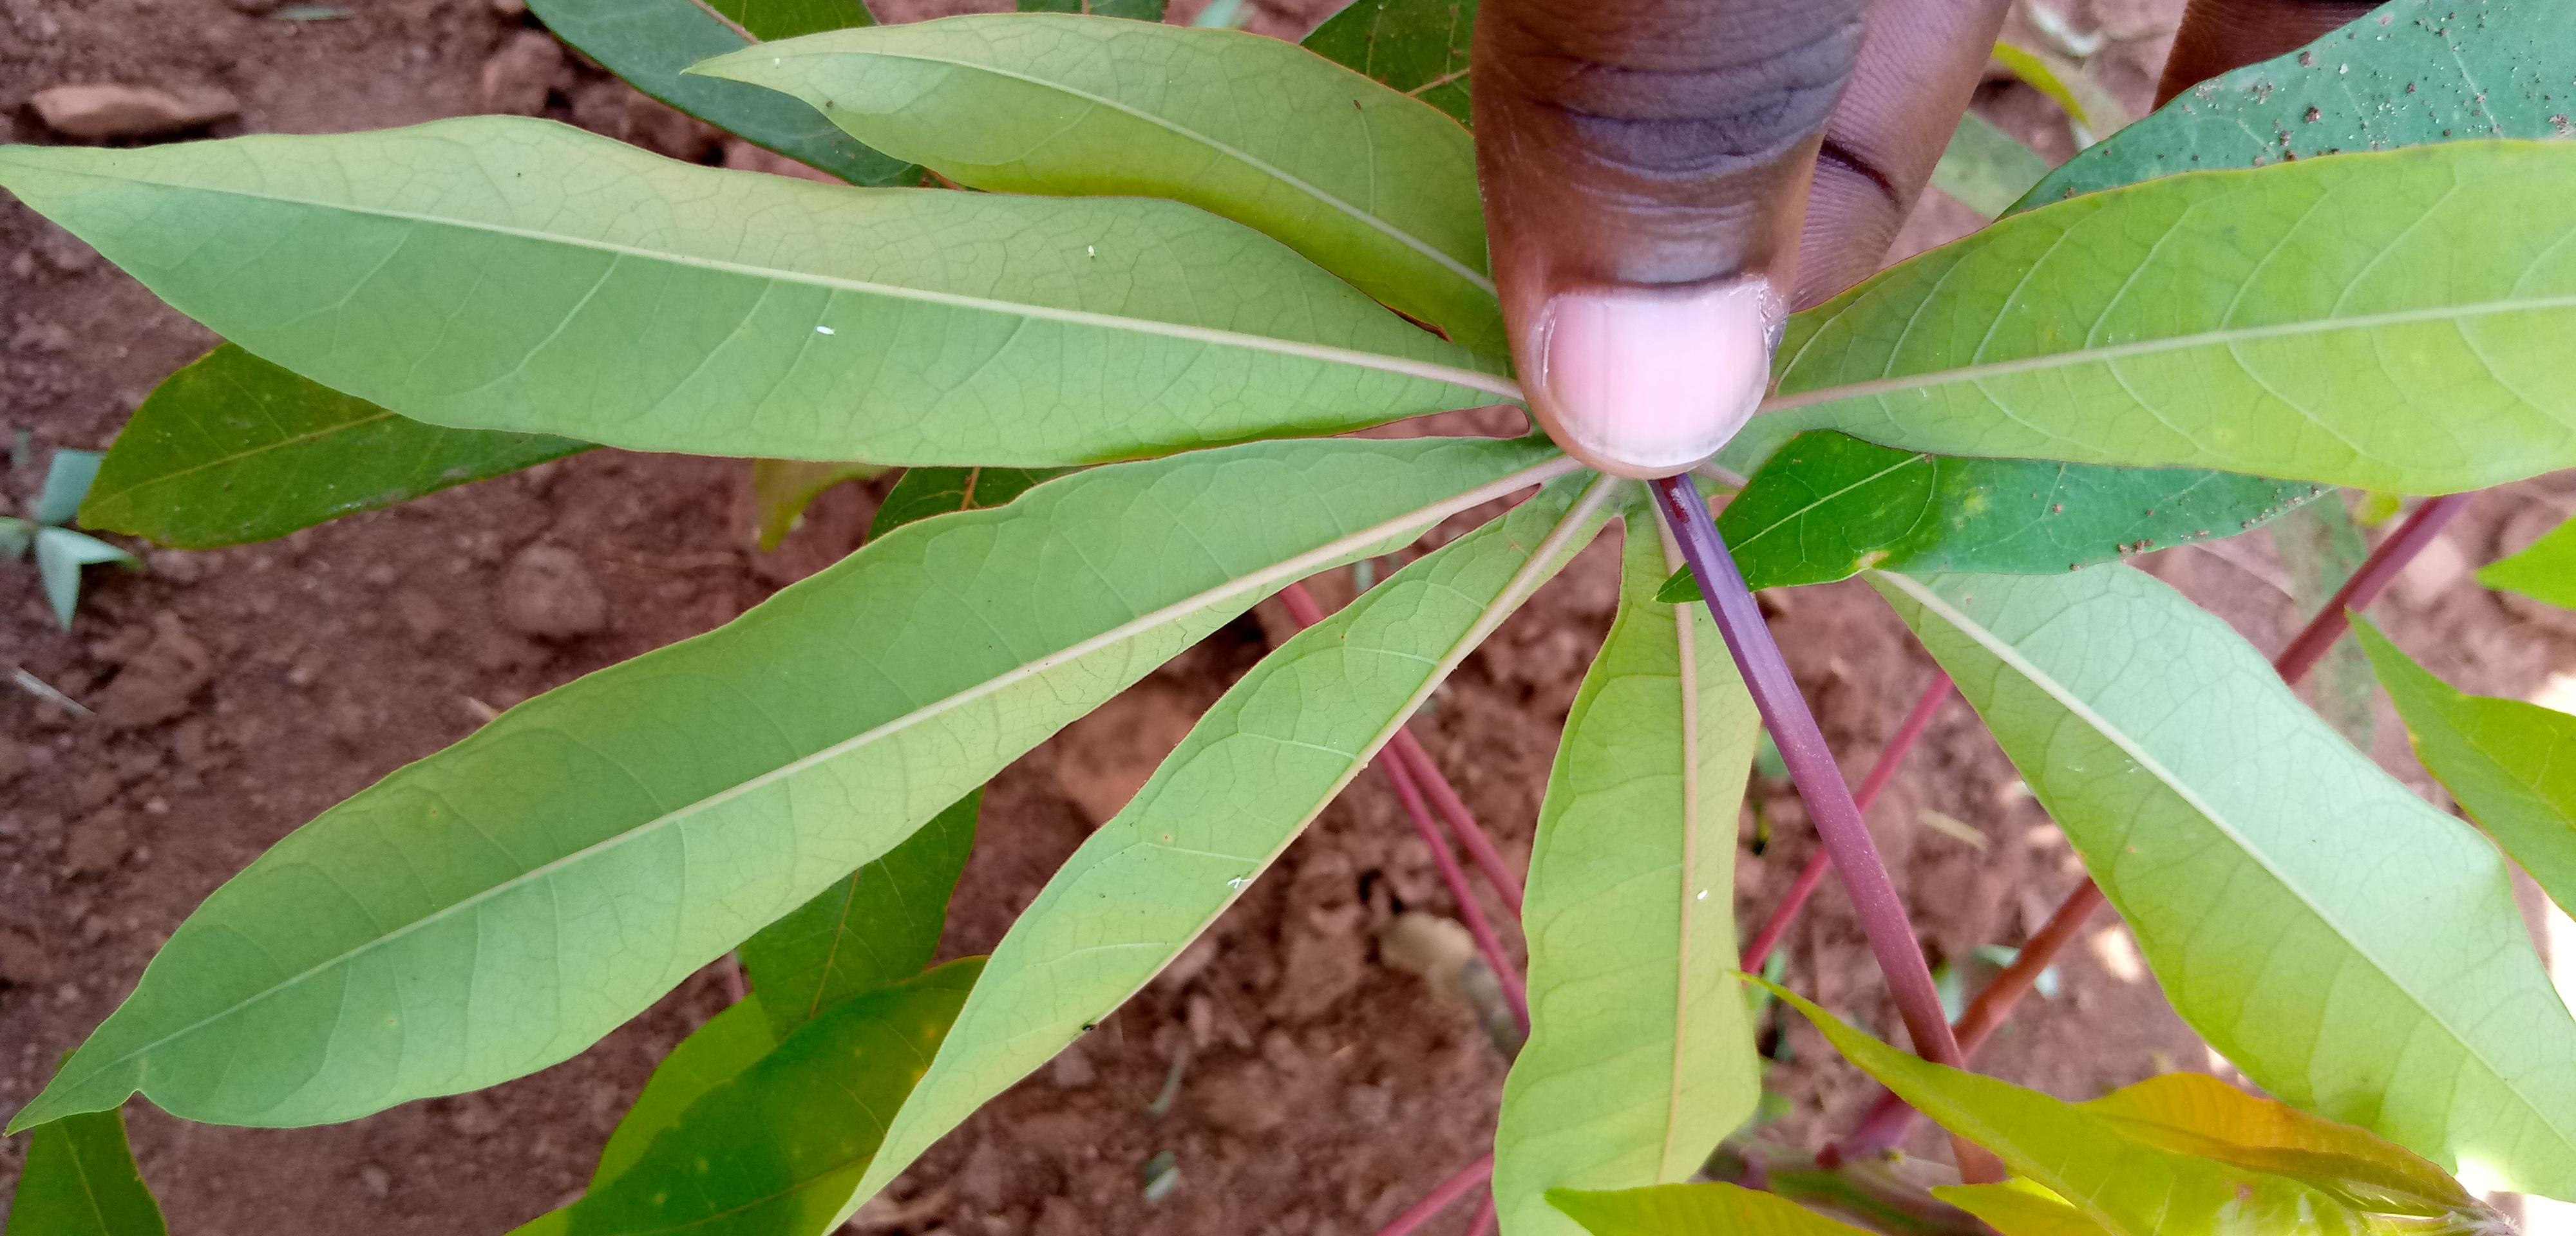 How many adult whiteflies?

4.